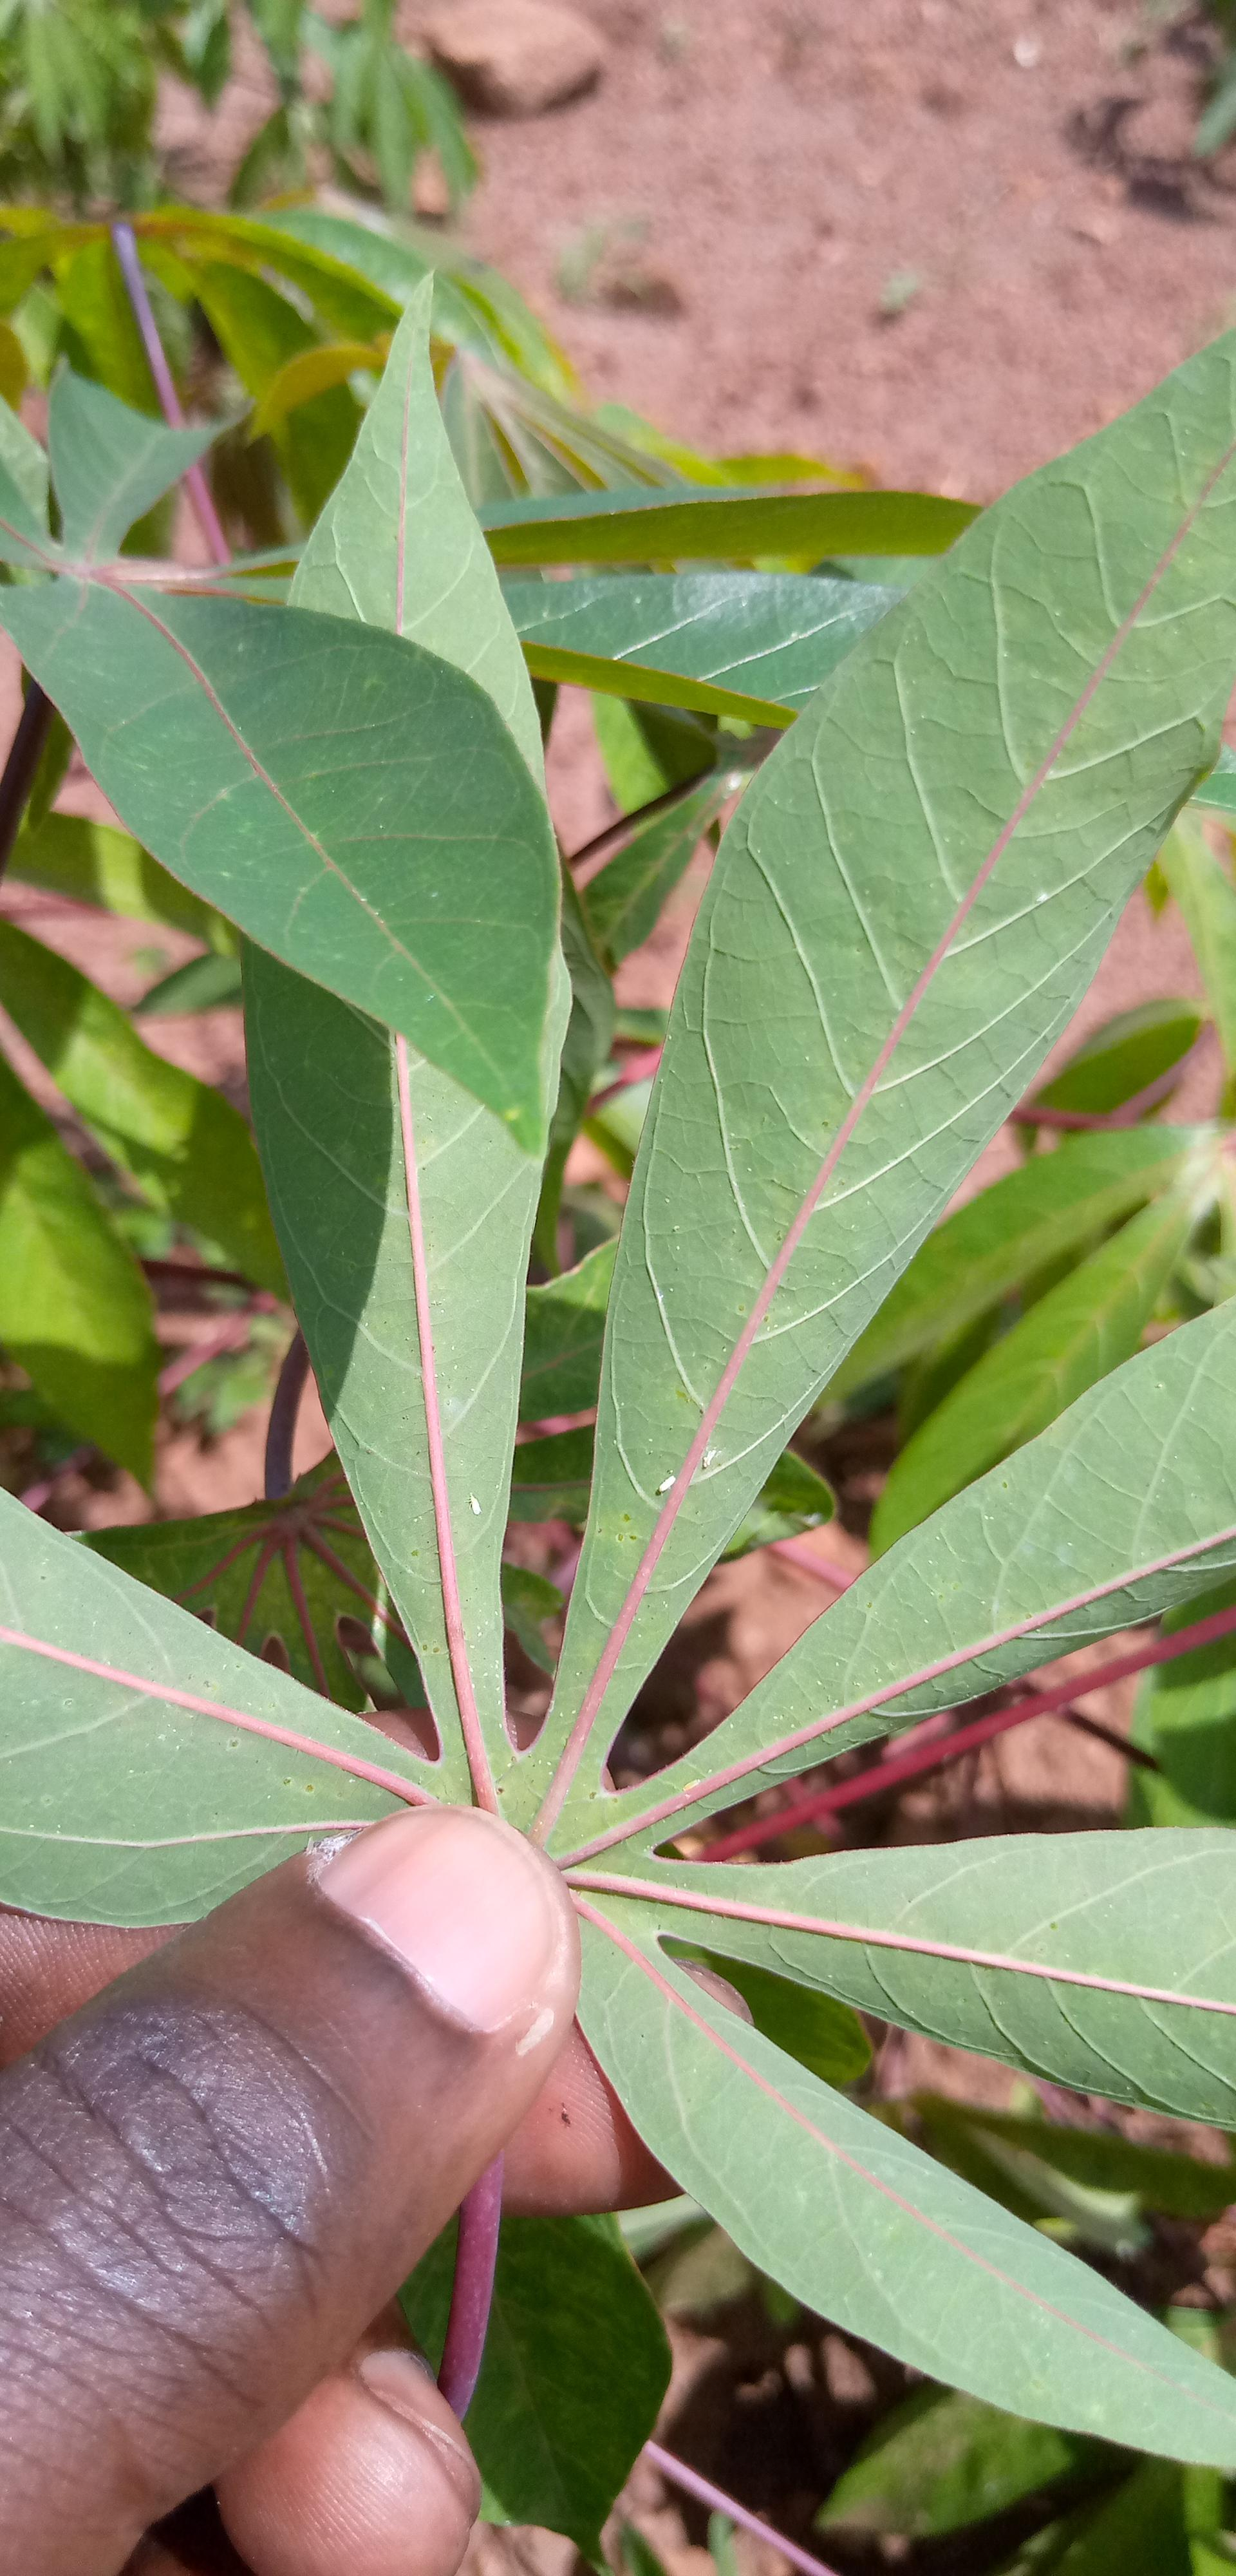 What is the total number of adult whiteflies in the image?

4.